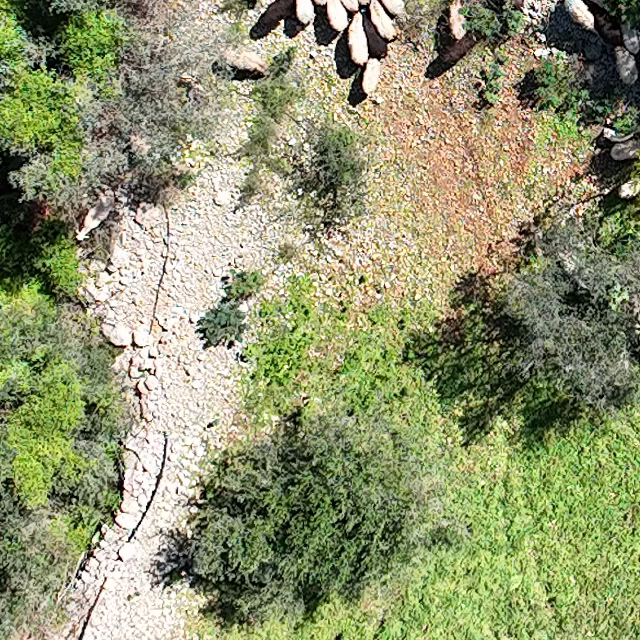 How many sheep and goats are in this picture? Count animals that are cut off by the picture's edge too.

21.